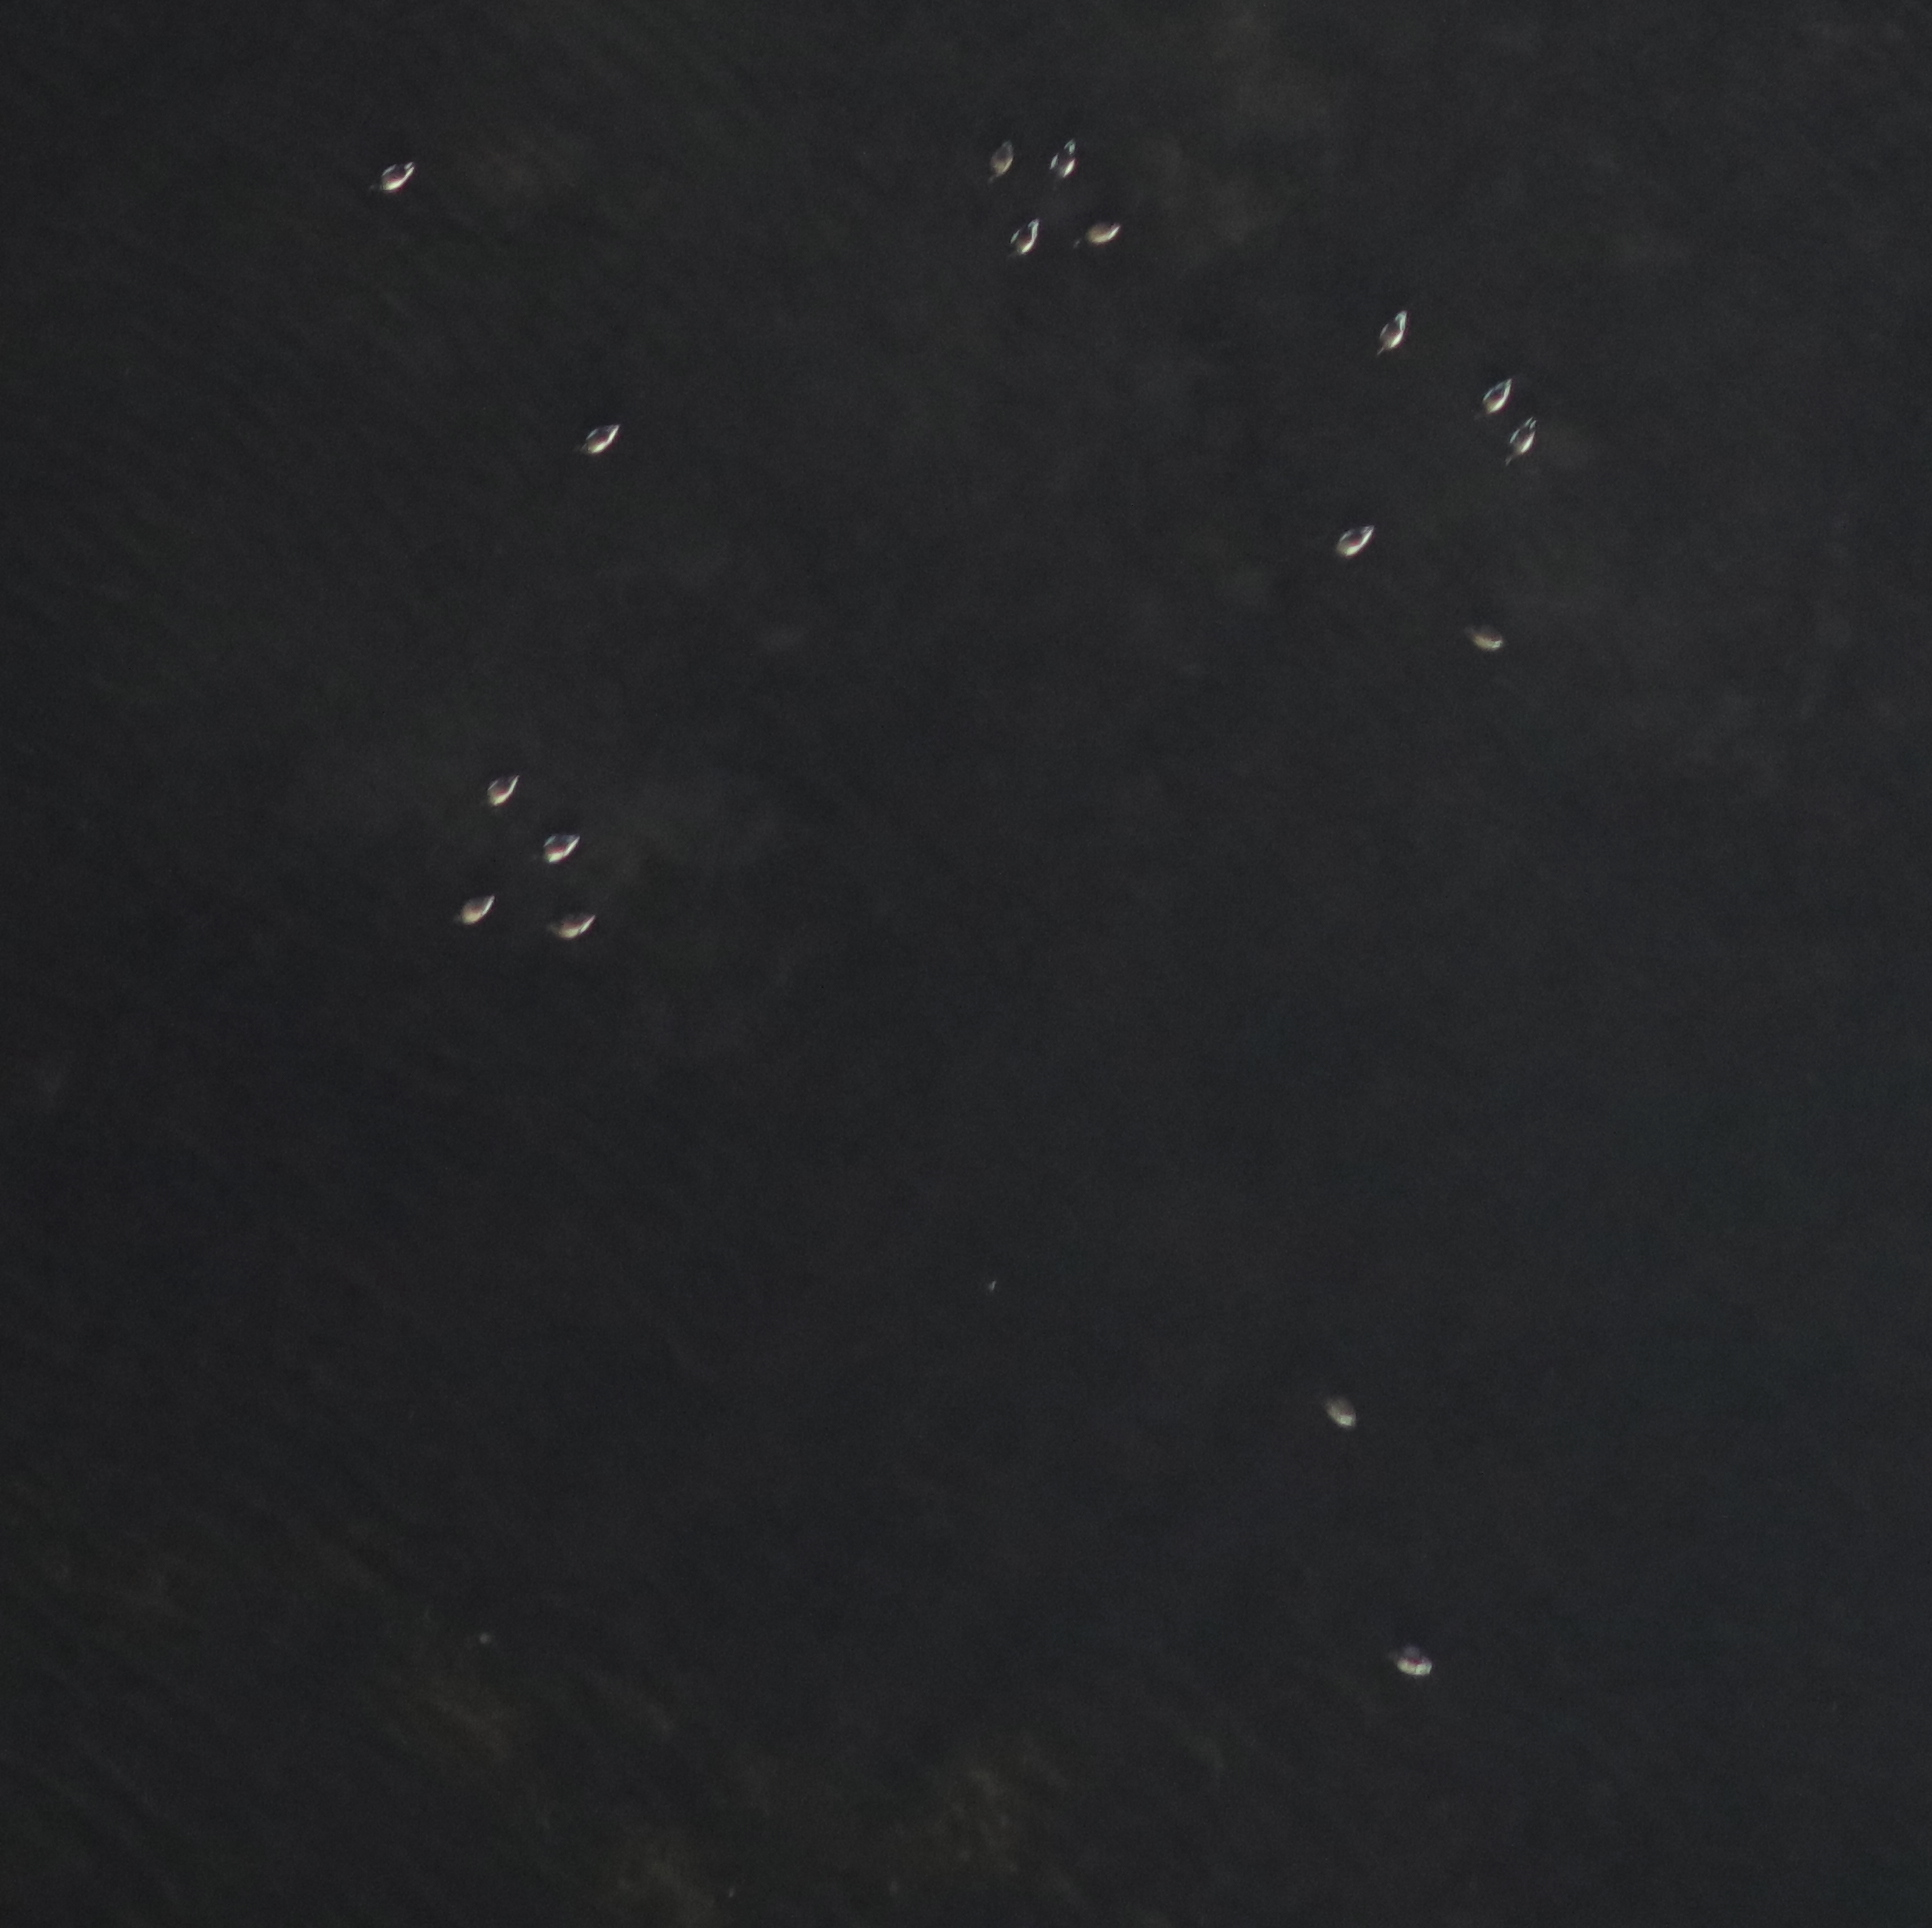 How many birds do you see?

17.